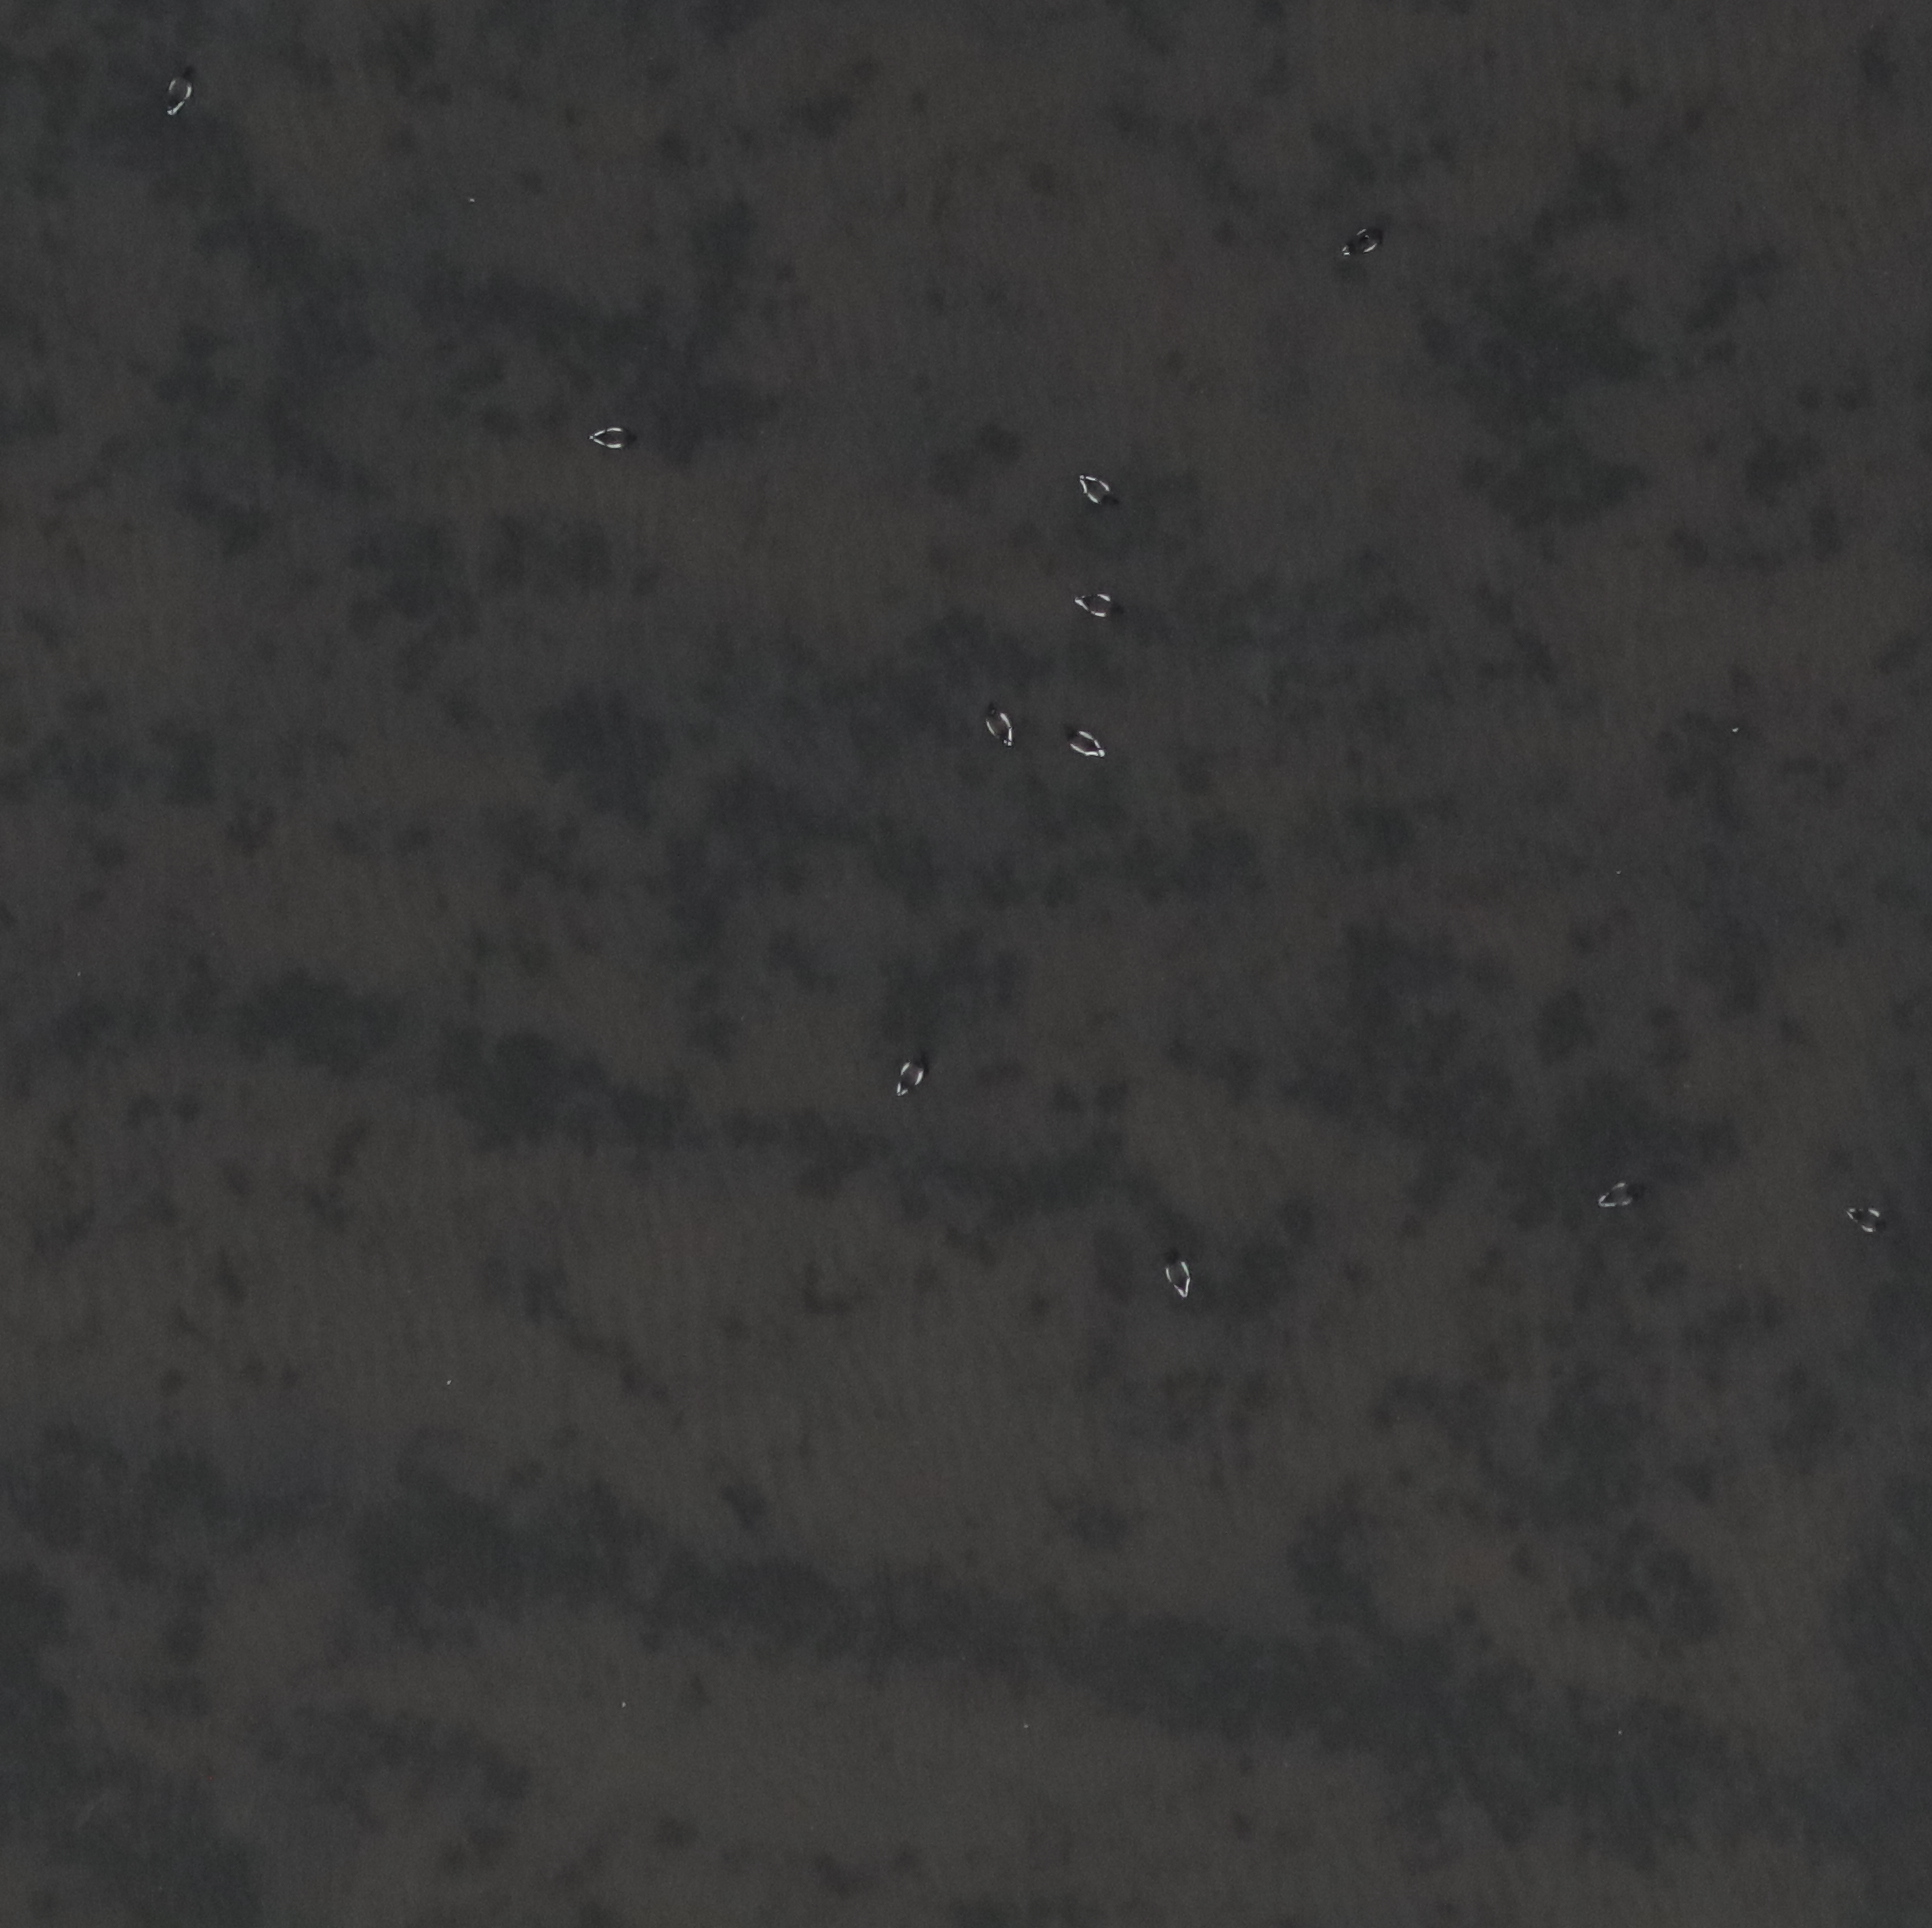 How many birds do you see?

11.